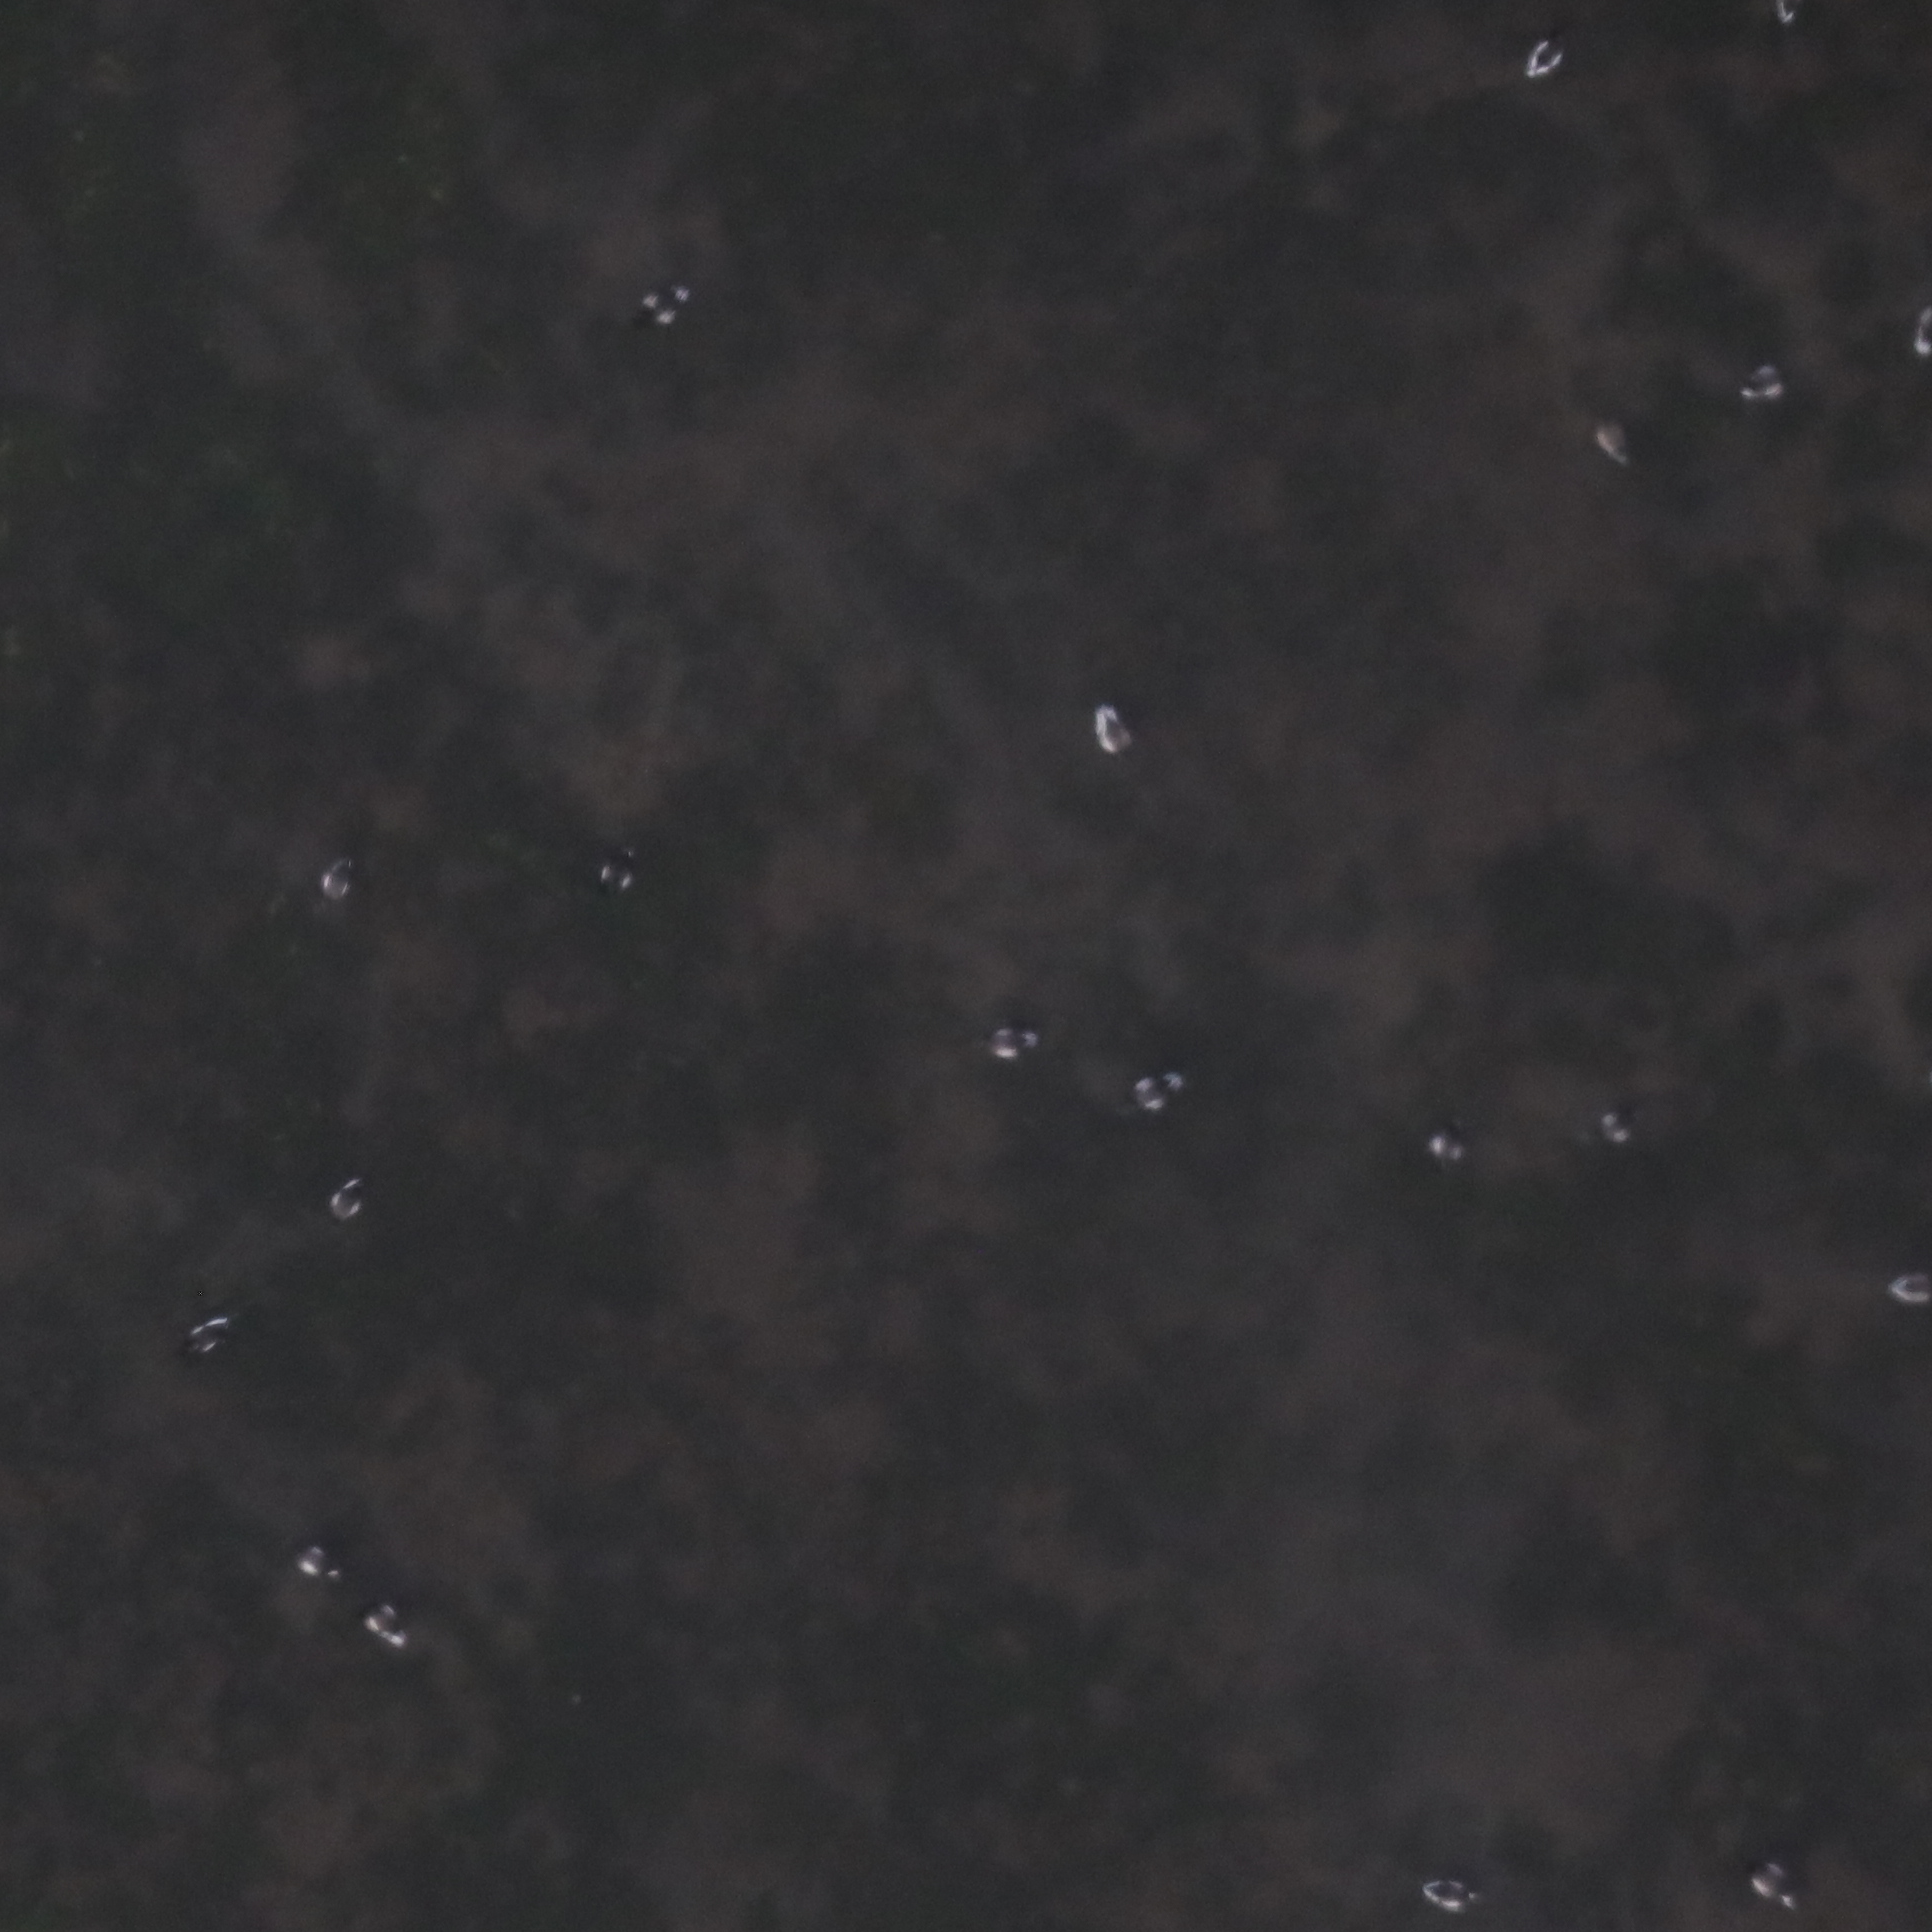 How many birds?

18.